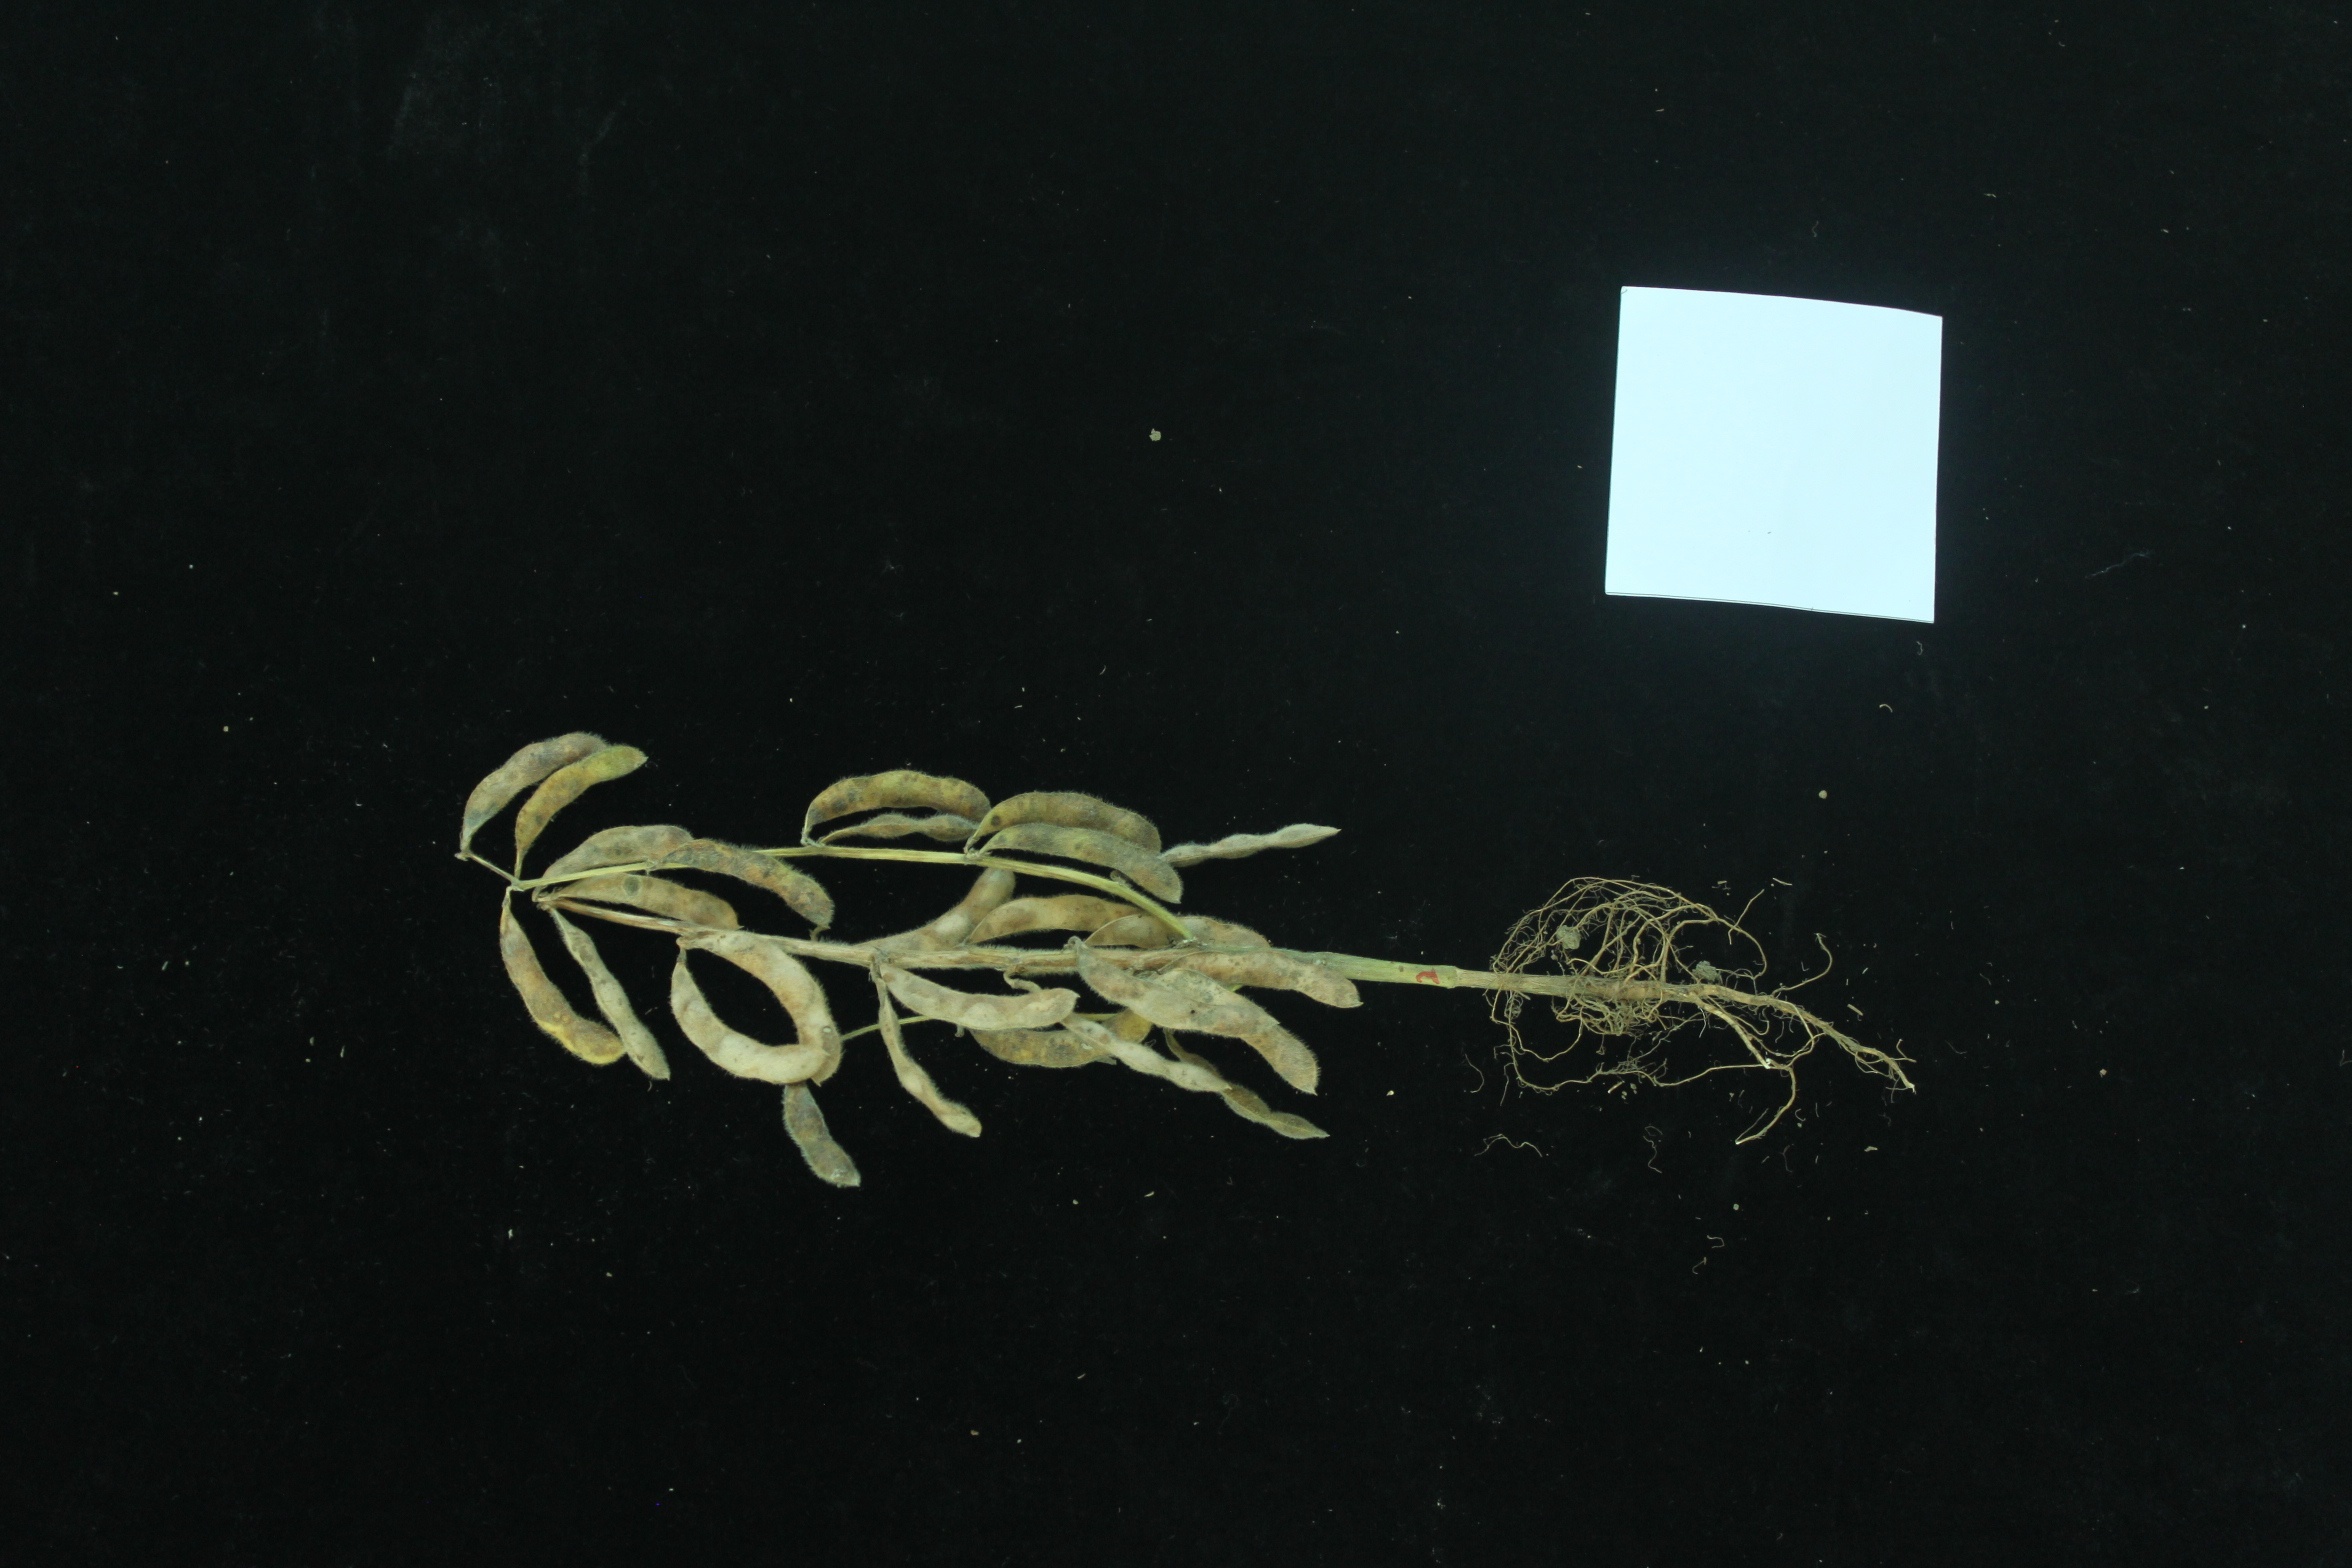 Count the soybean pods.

26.